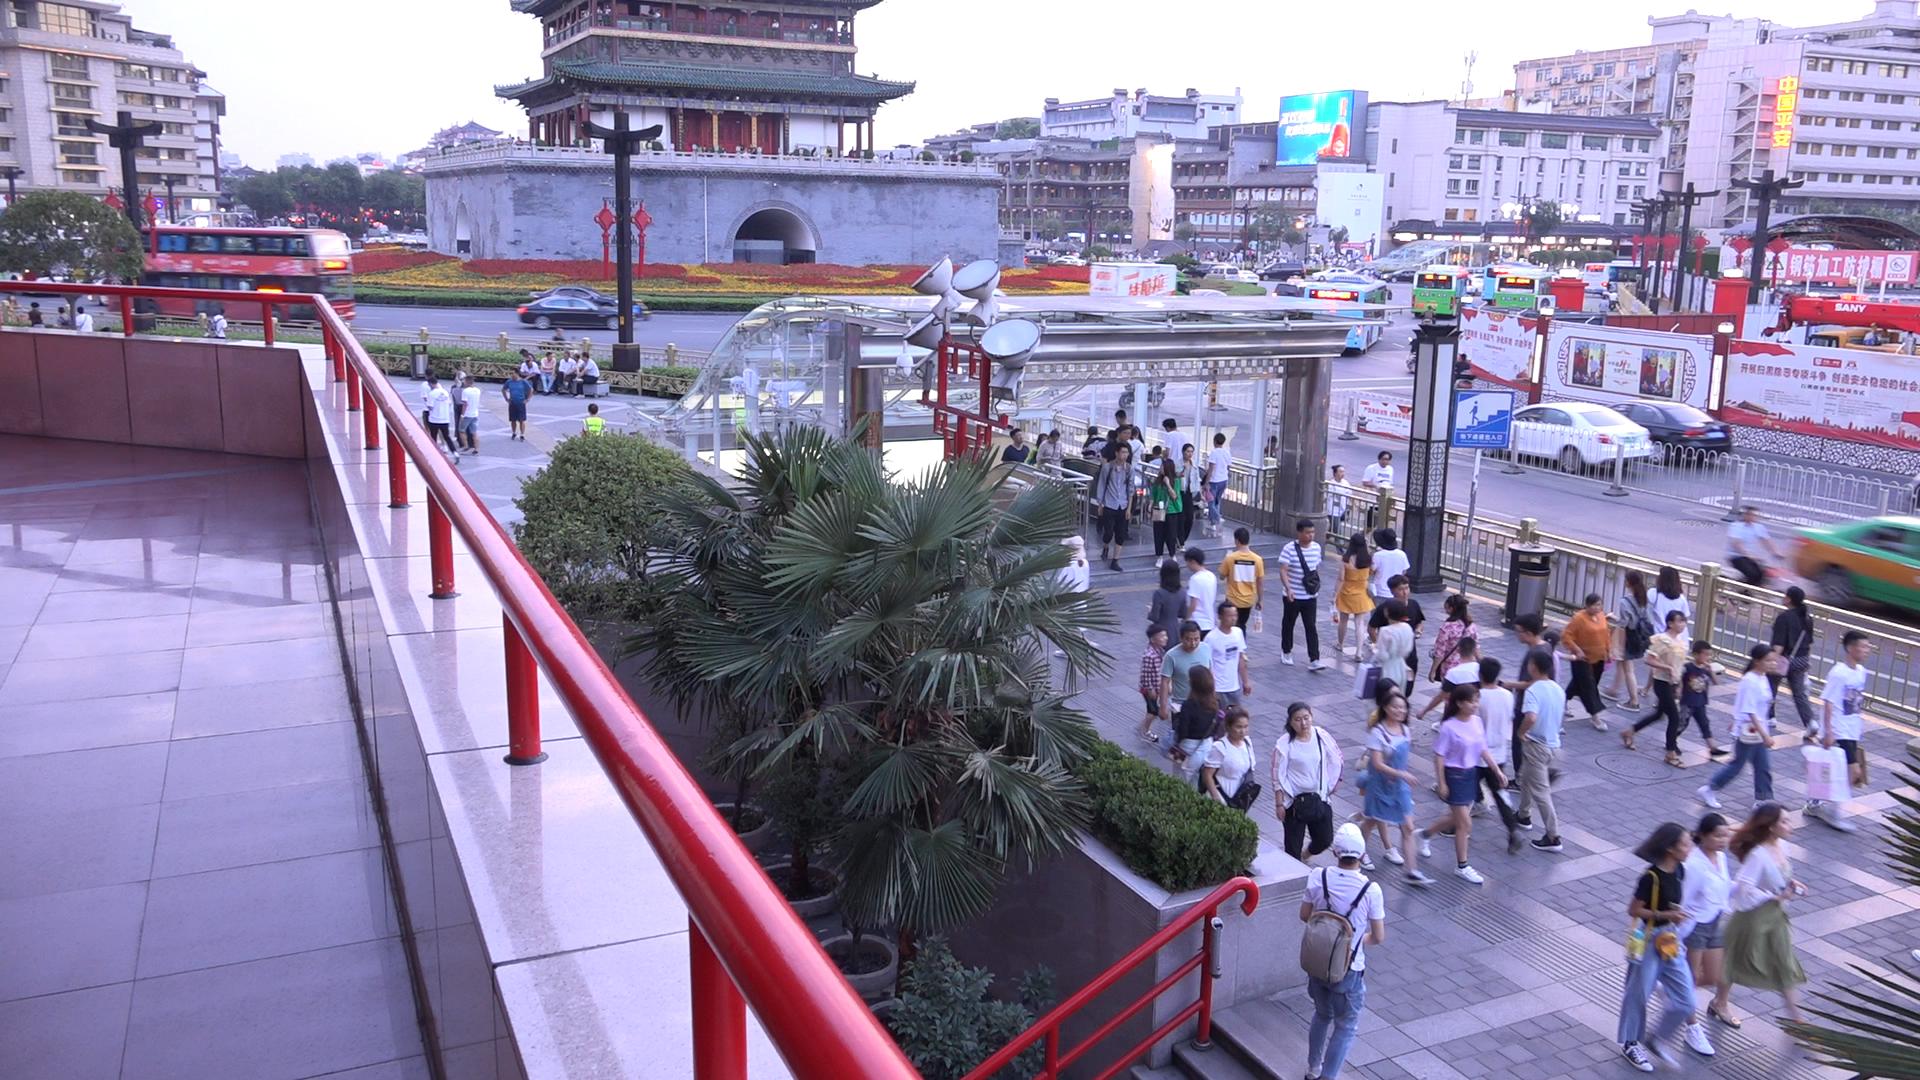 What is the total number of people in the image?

76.